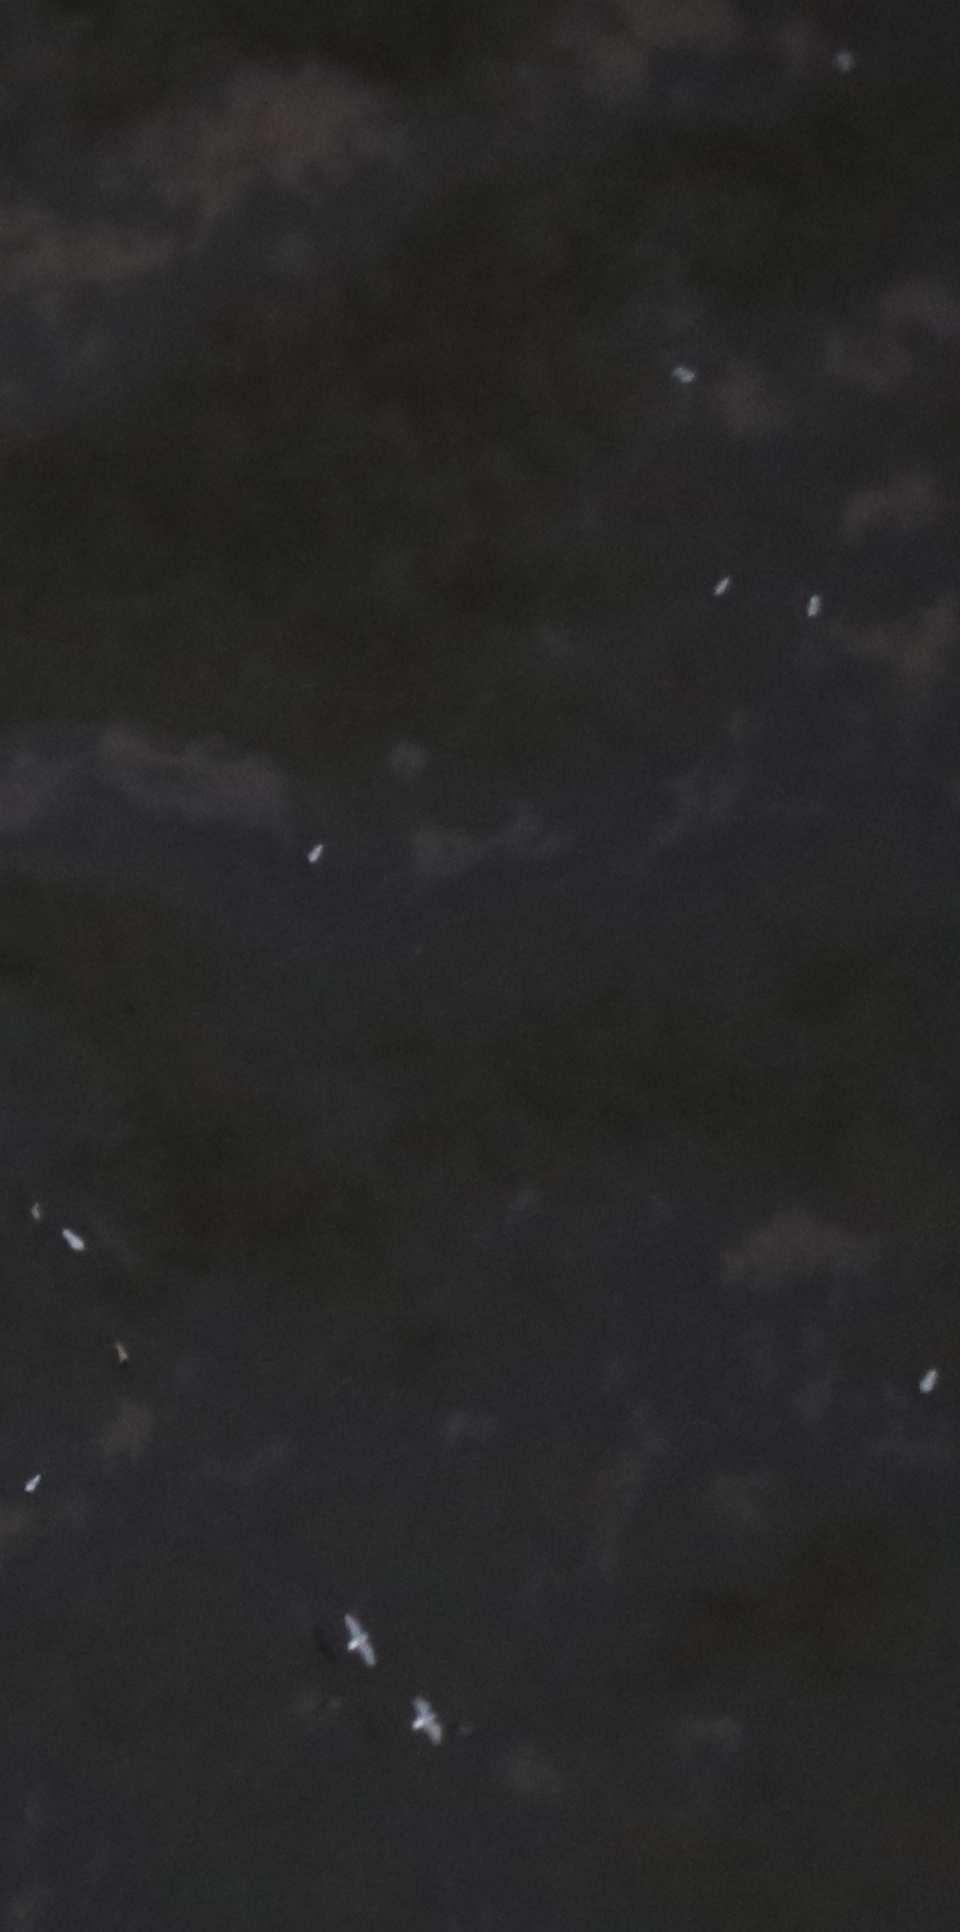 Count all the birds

10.